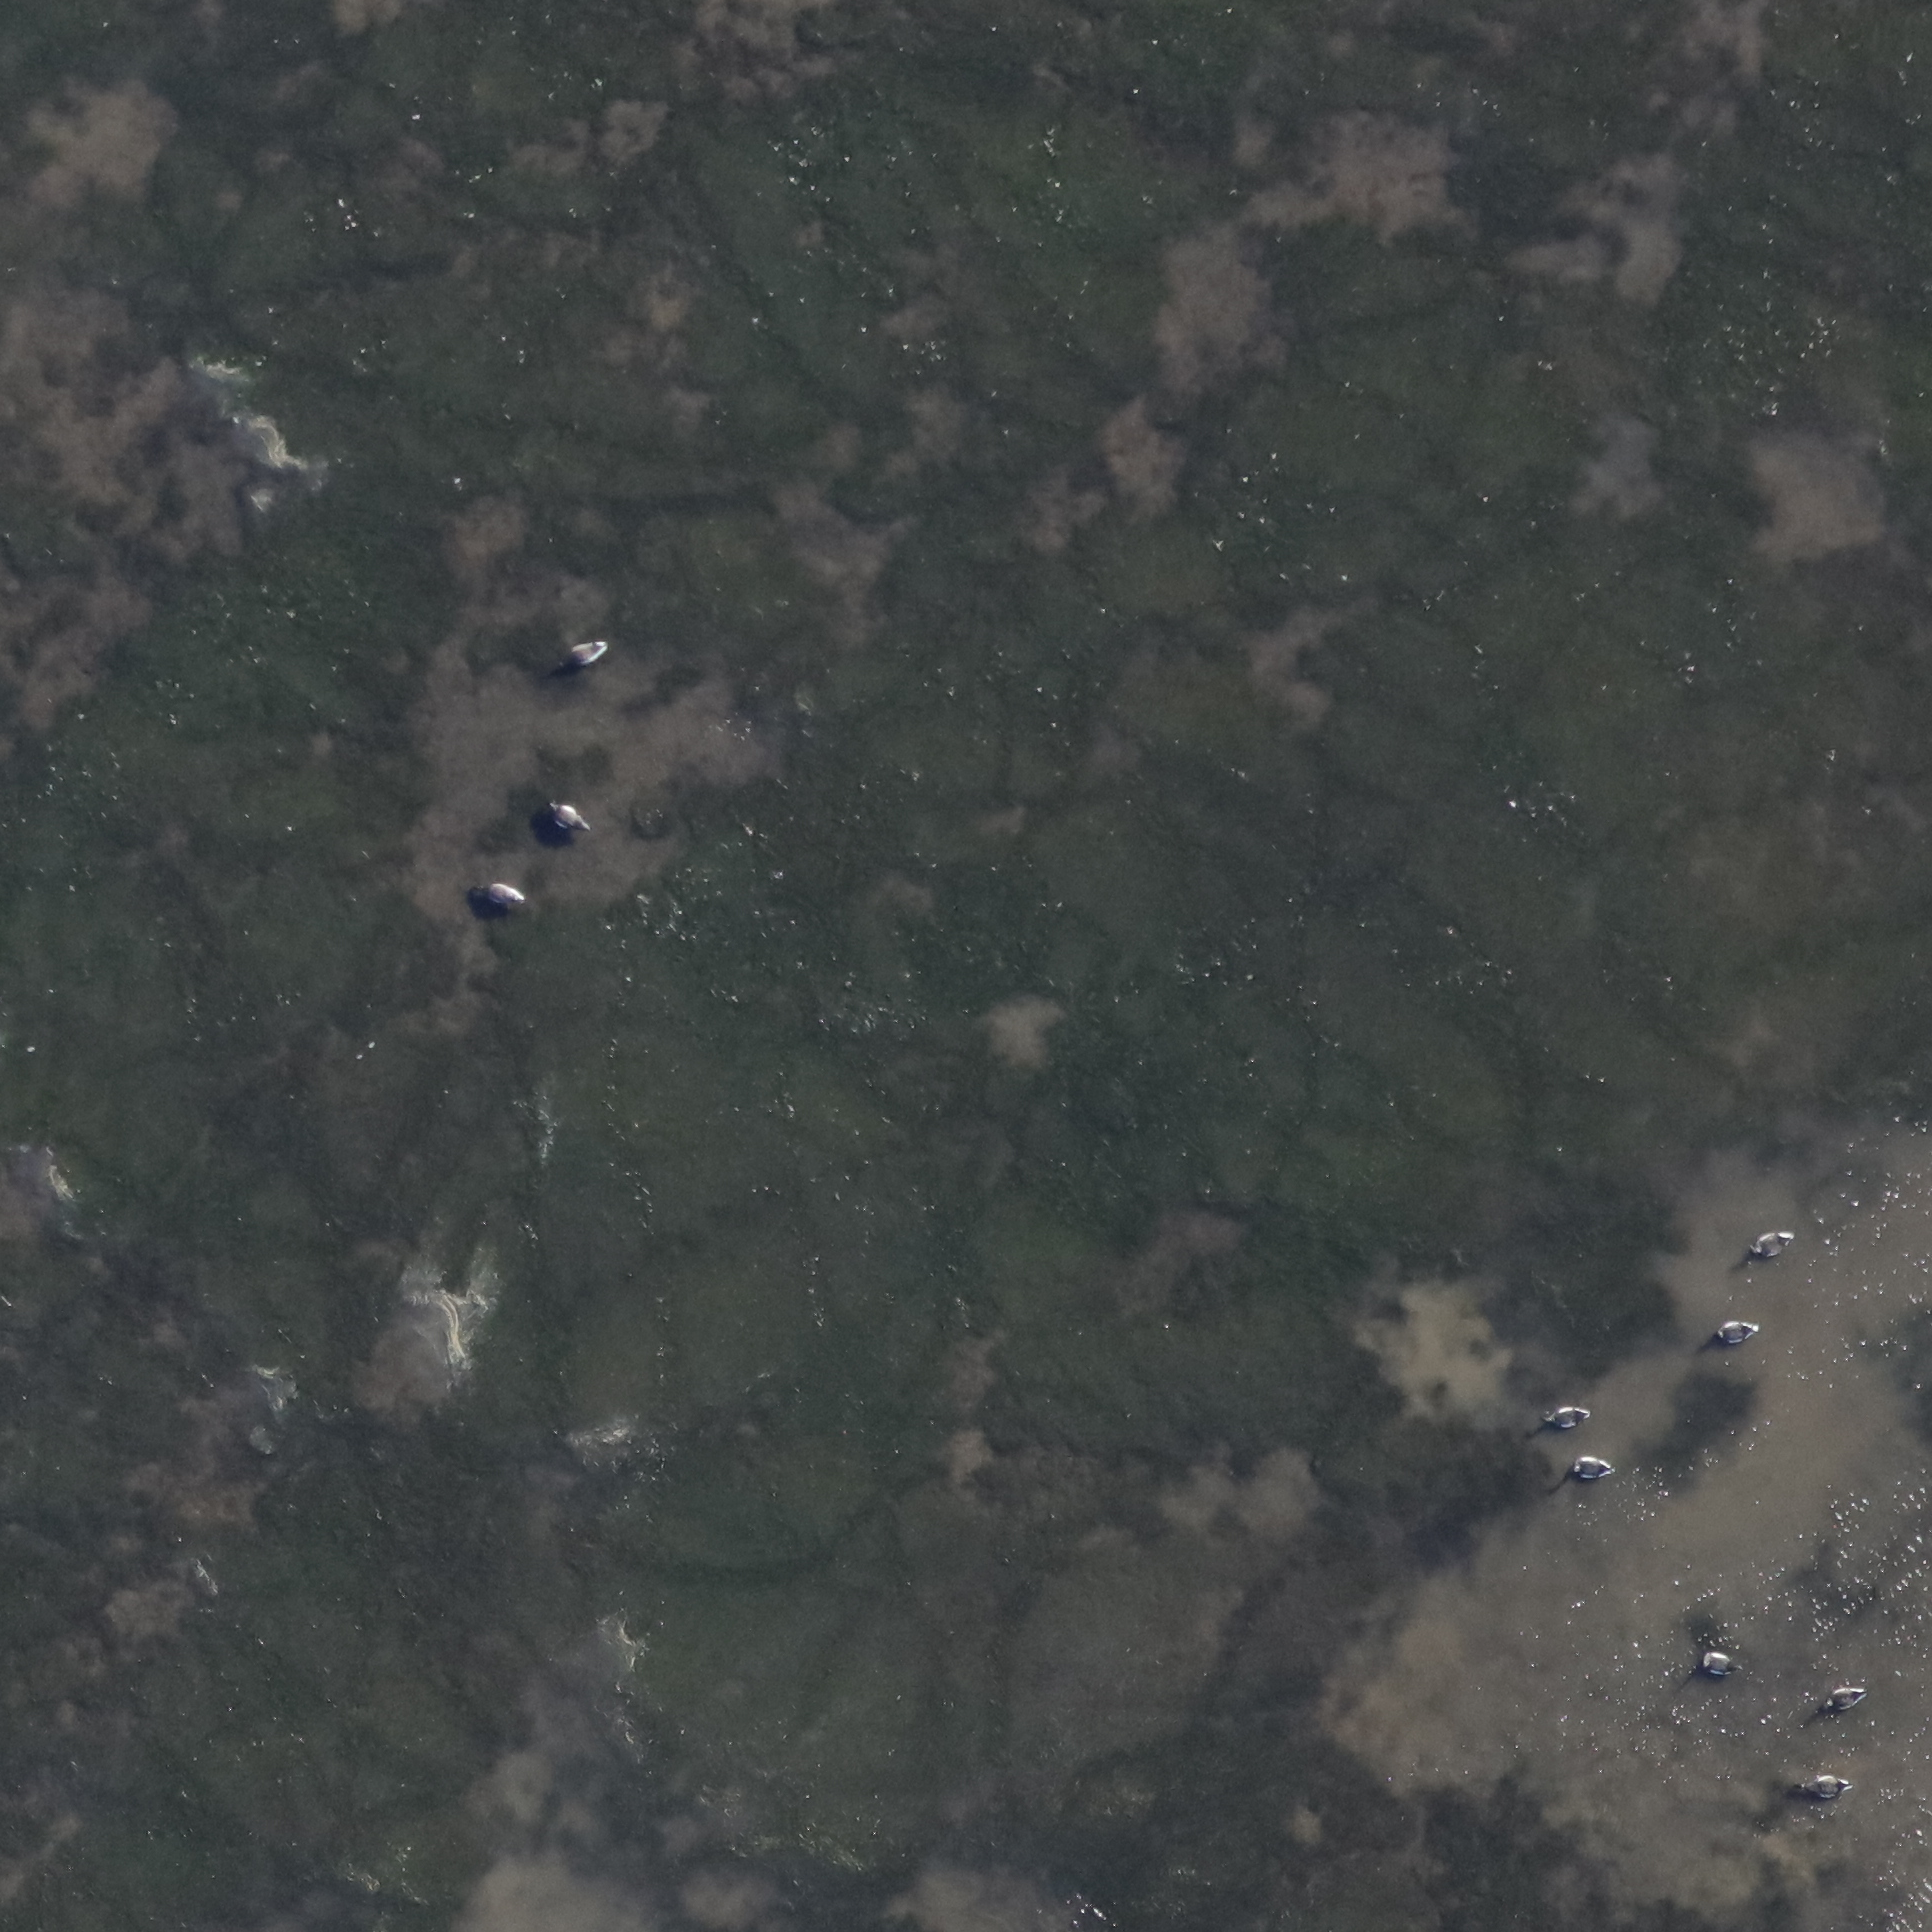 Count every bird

10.